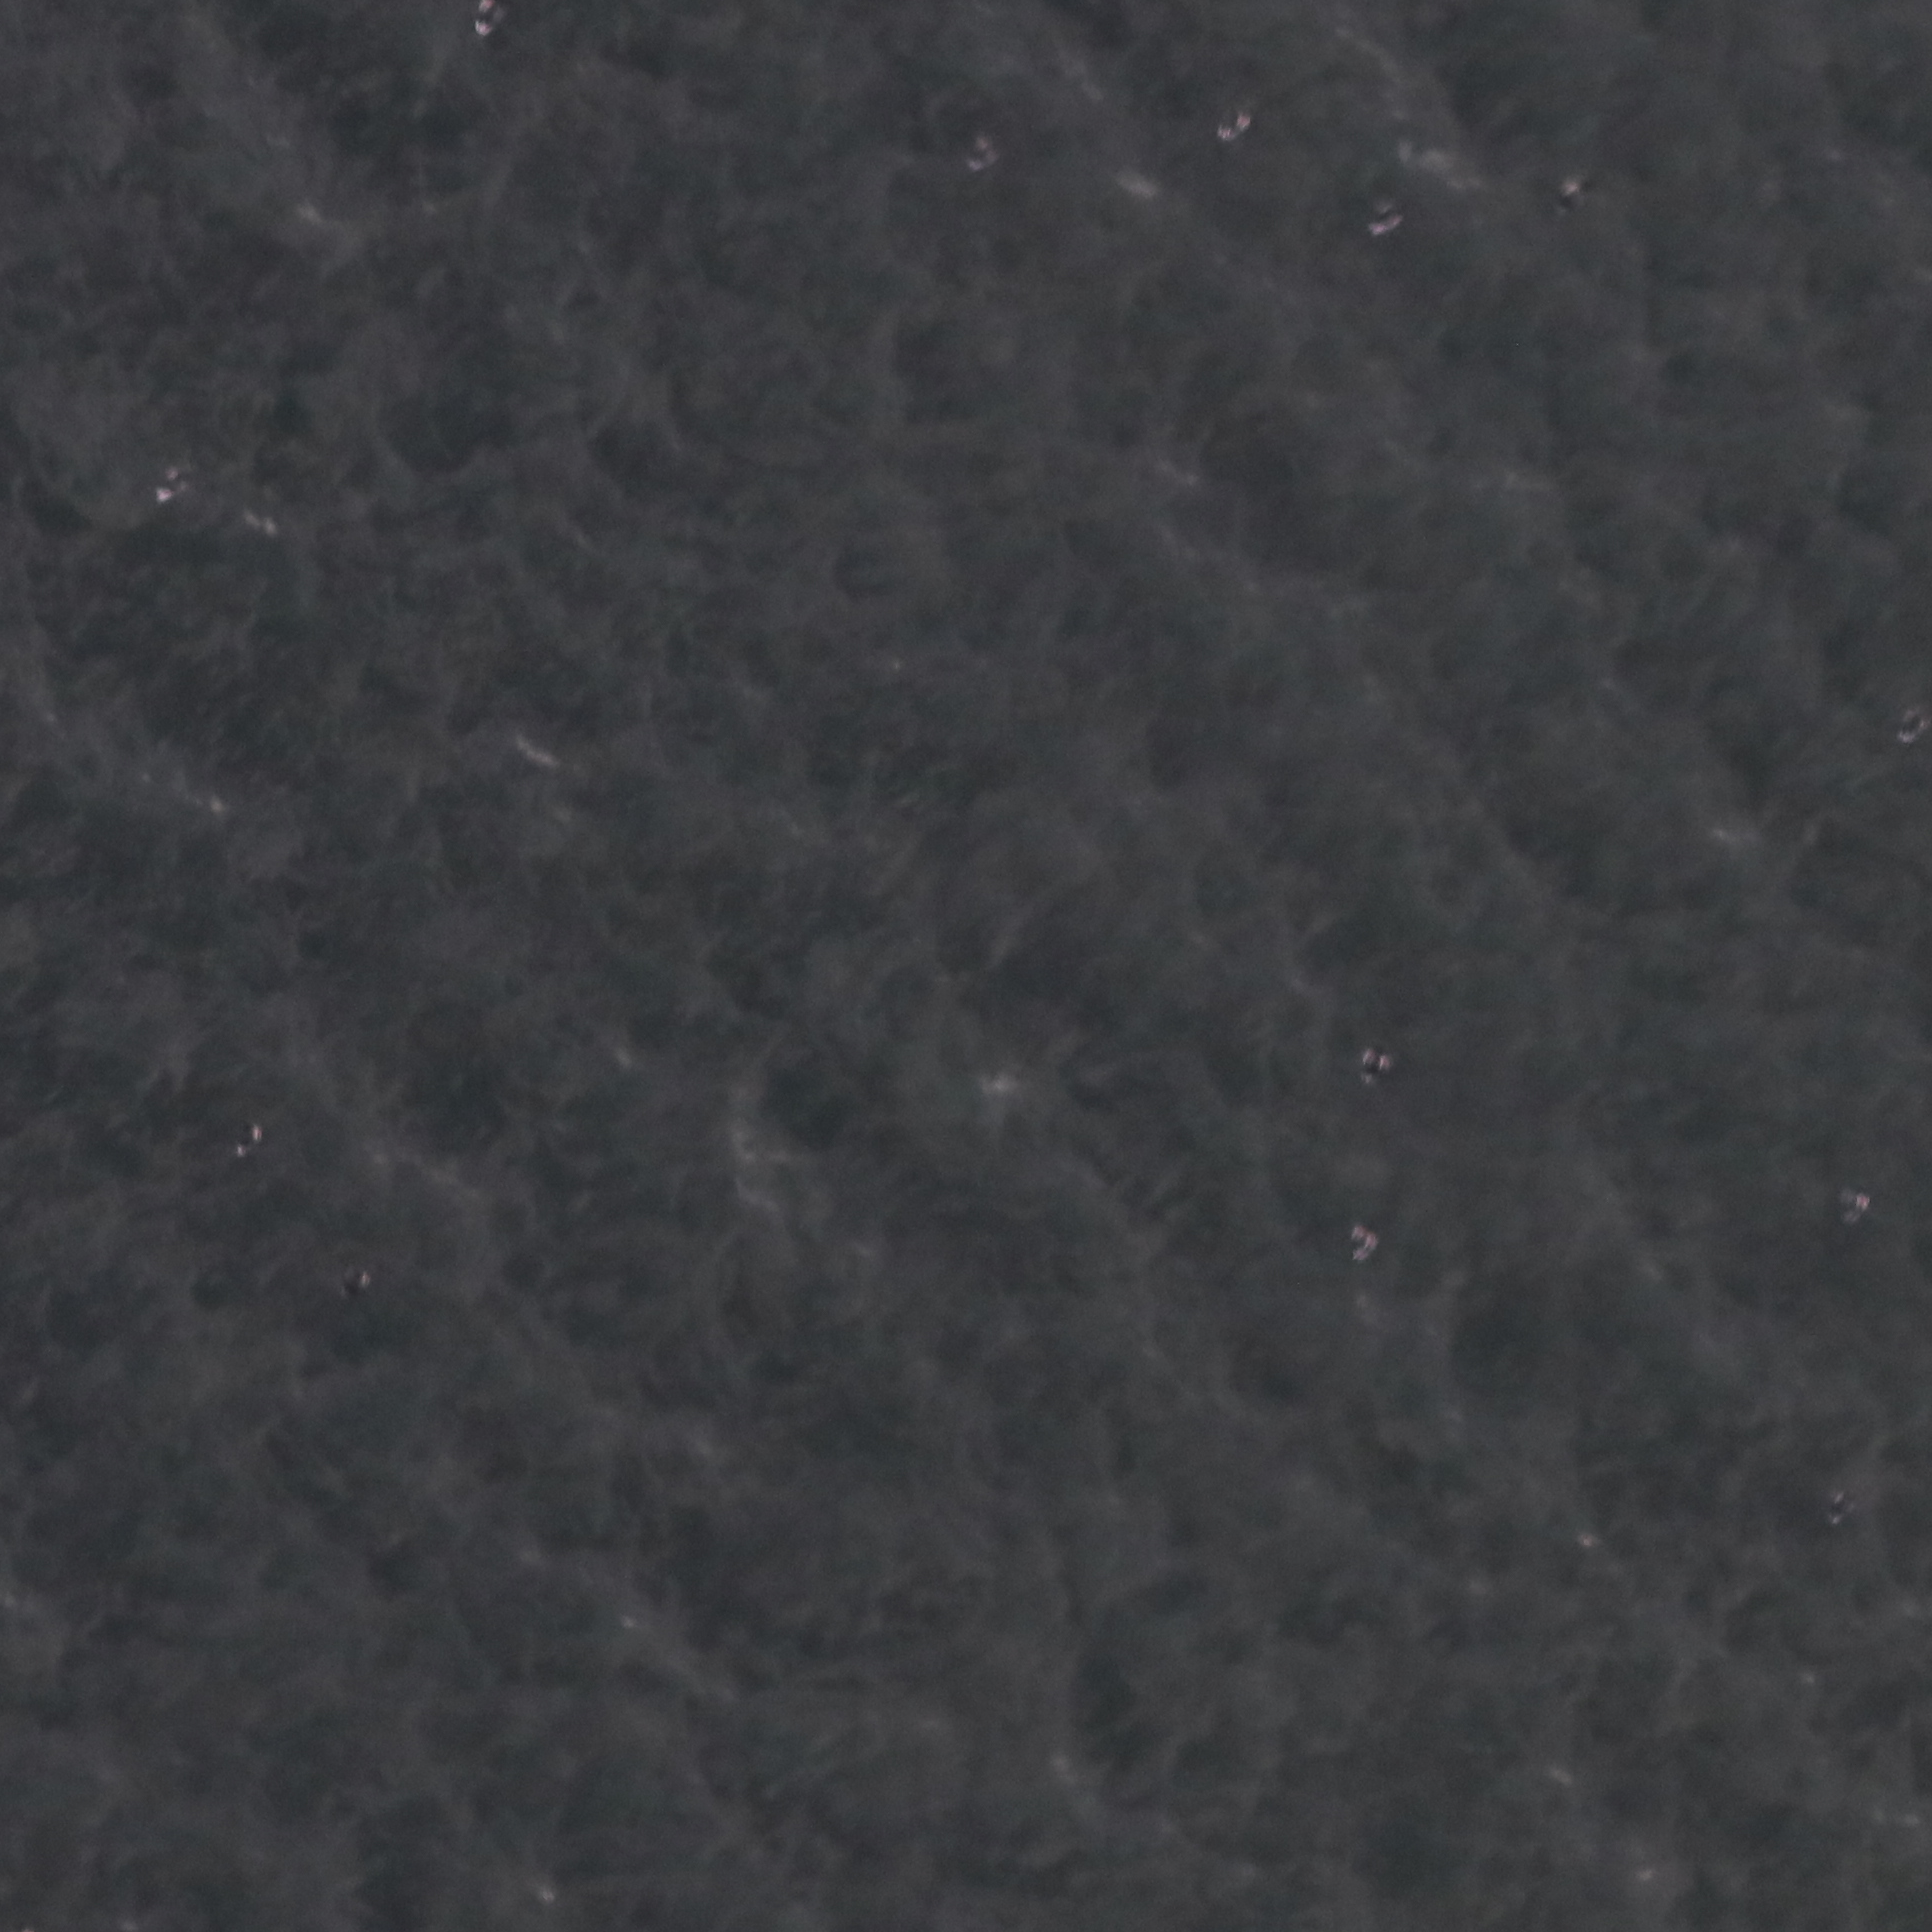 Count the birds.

13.